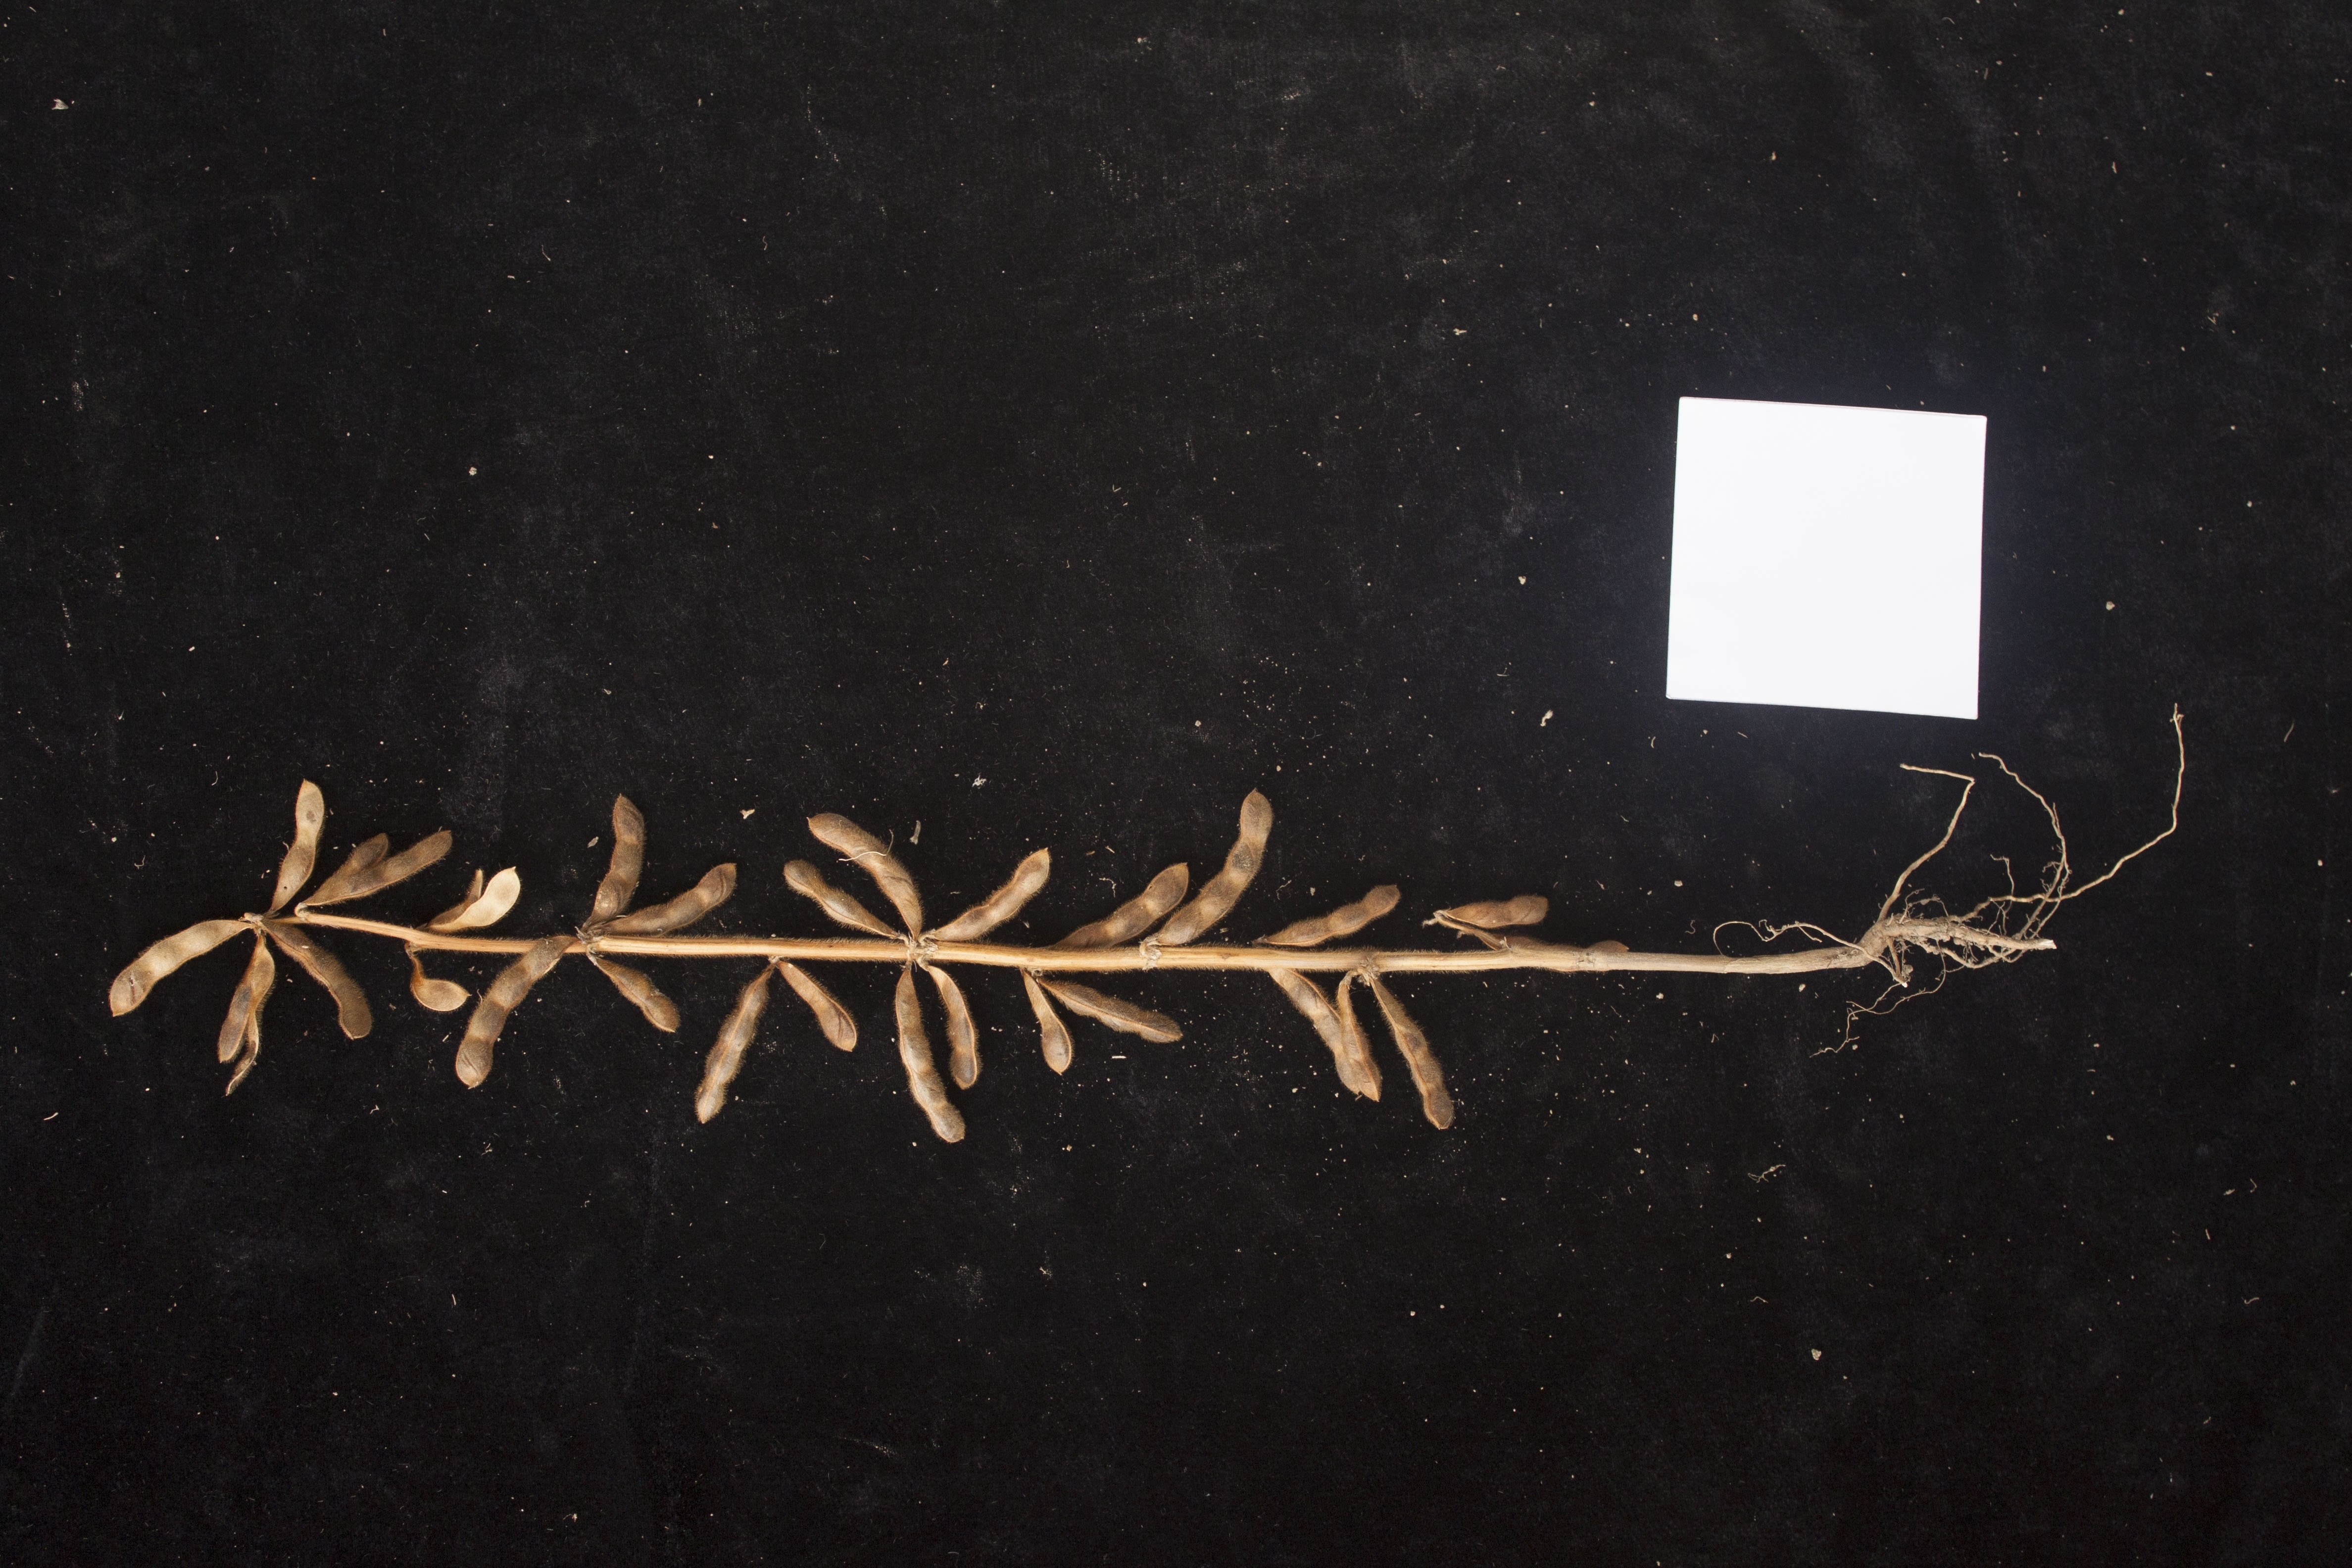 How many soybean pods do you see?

28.